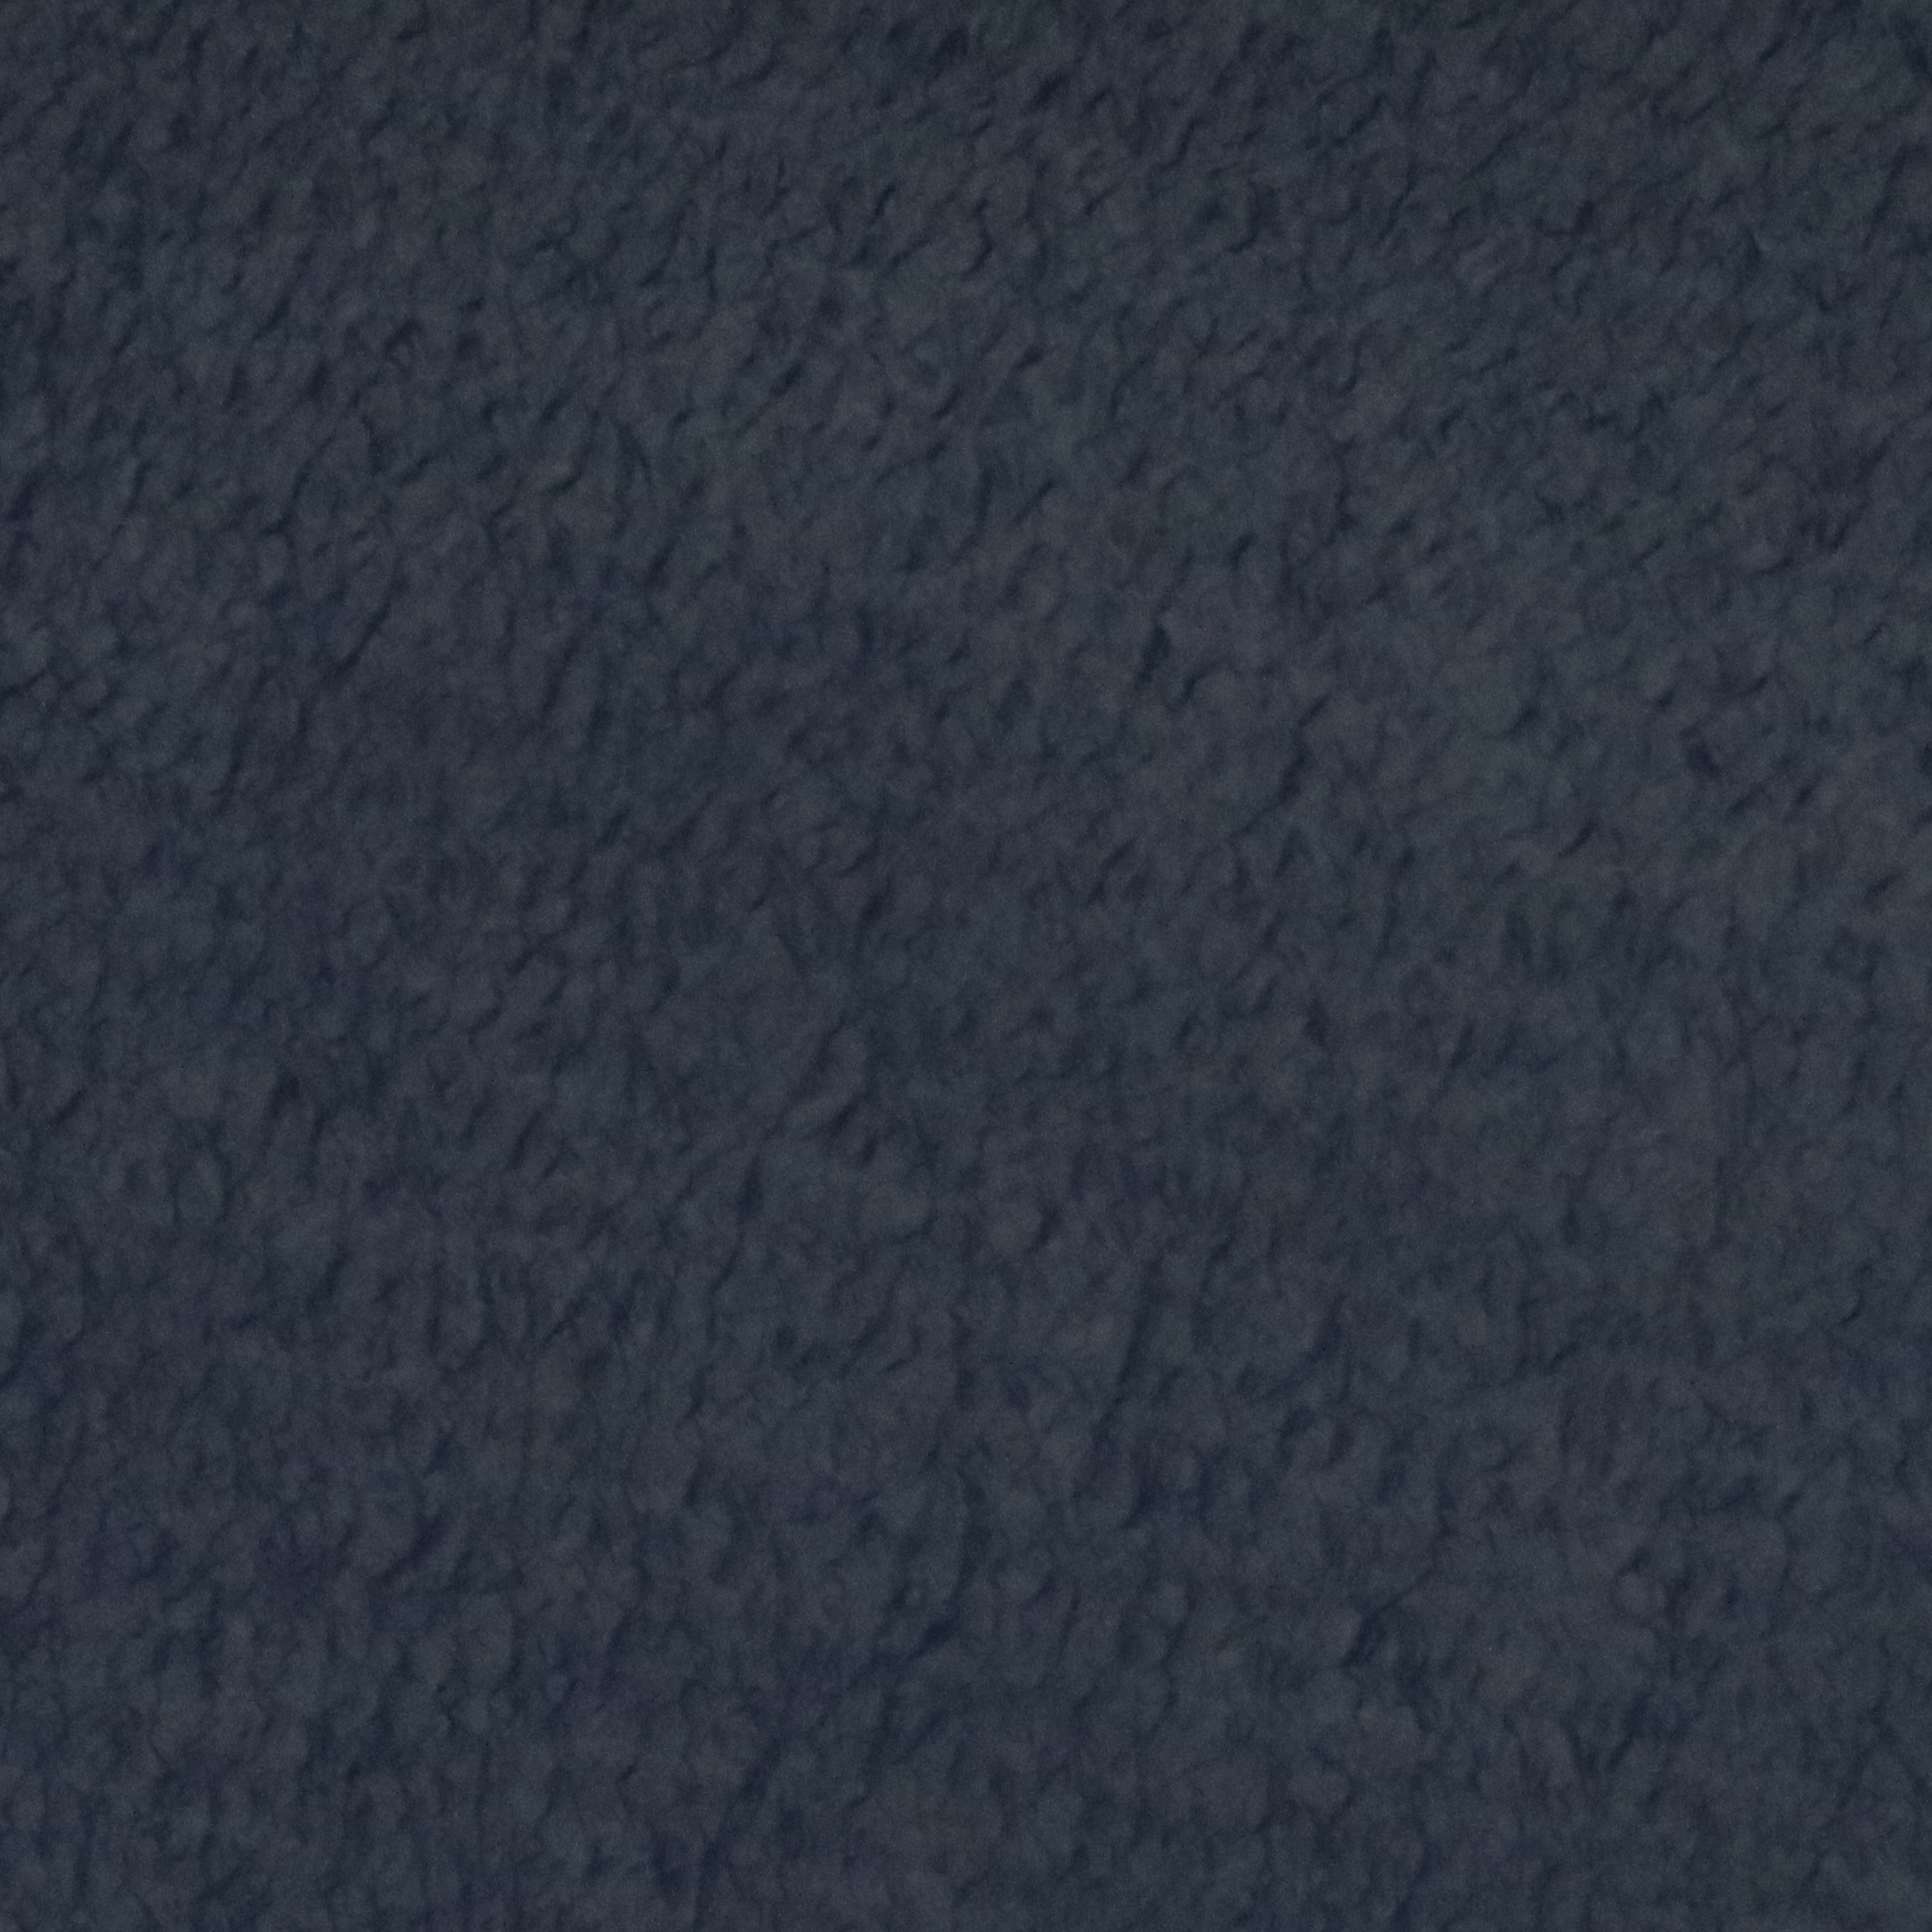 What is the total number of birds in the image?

0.